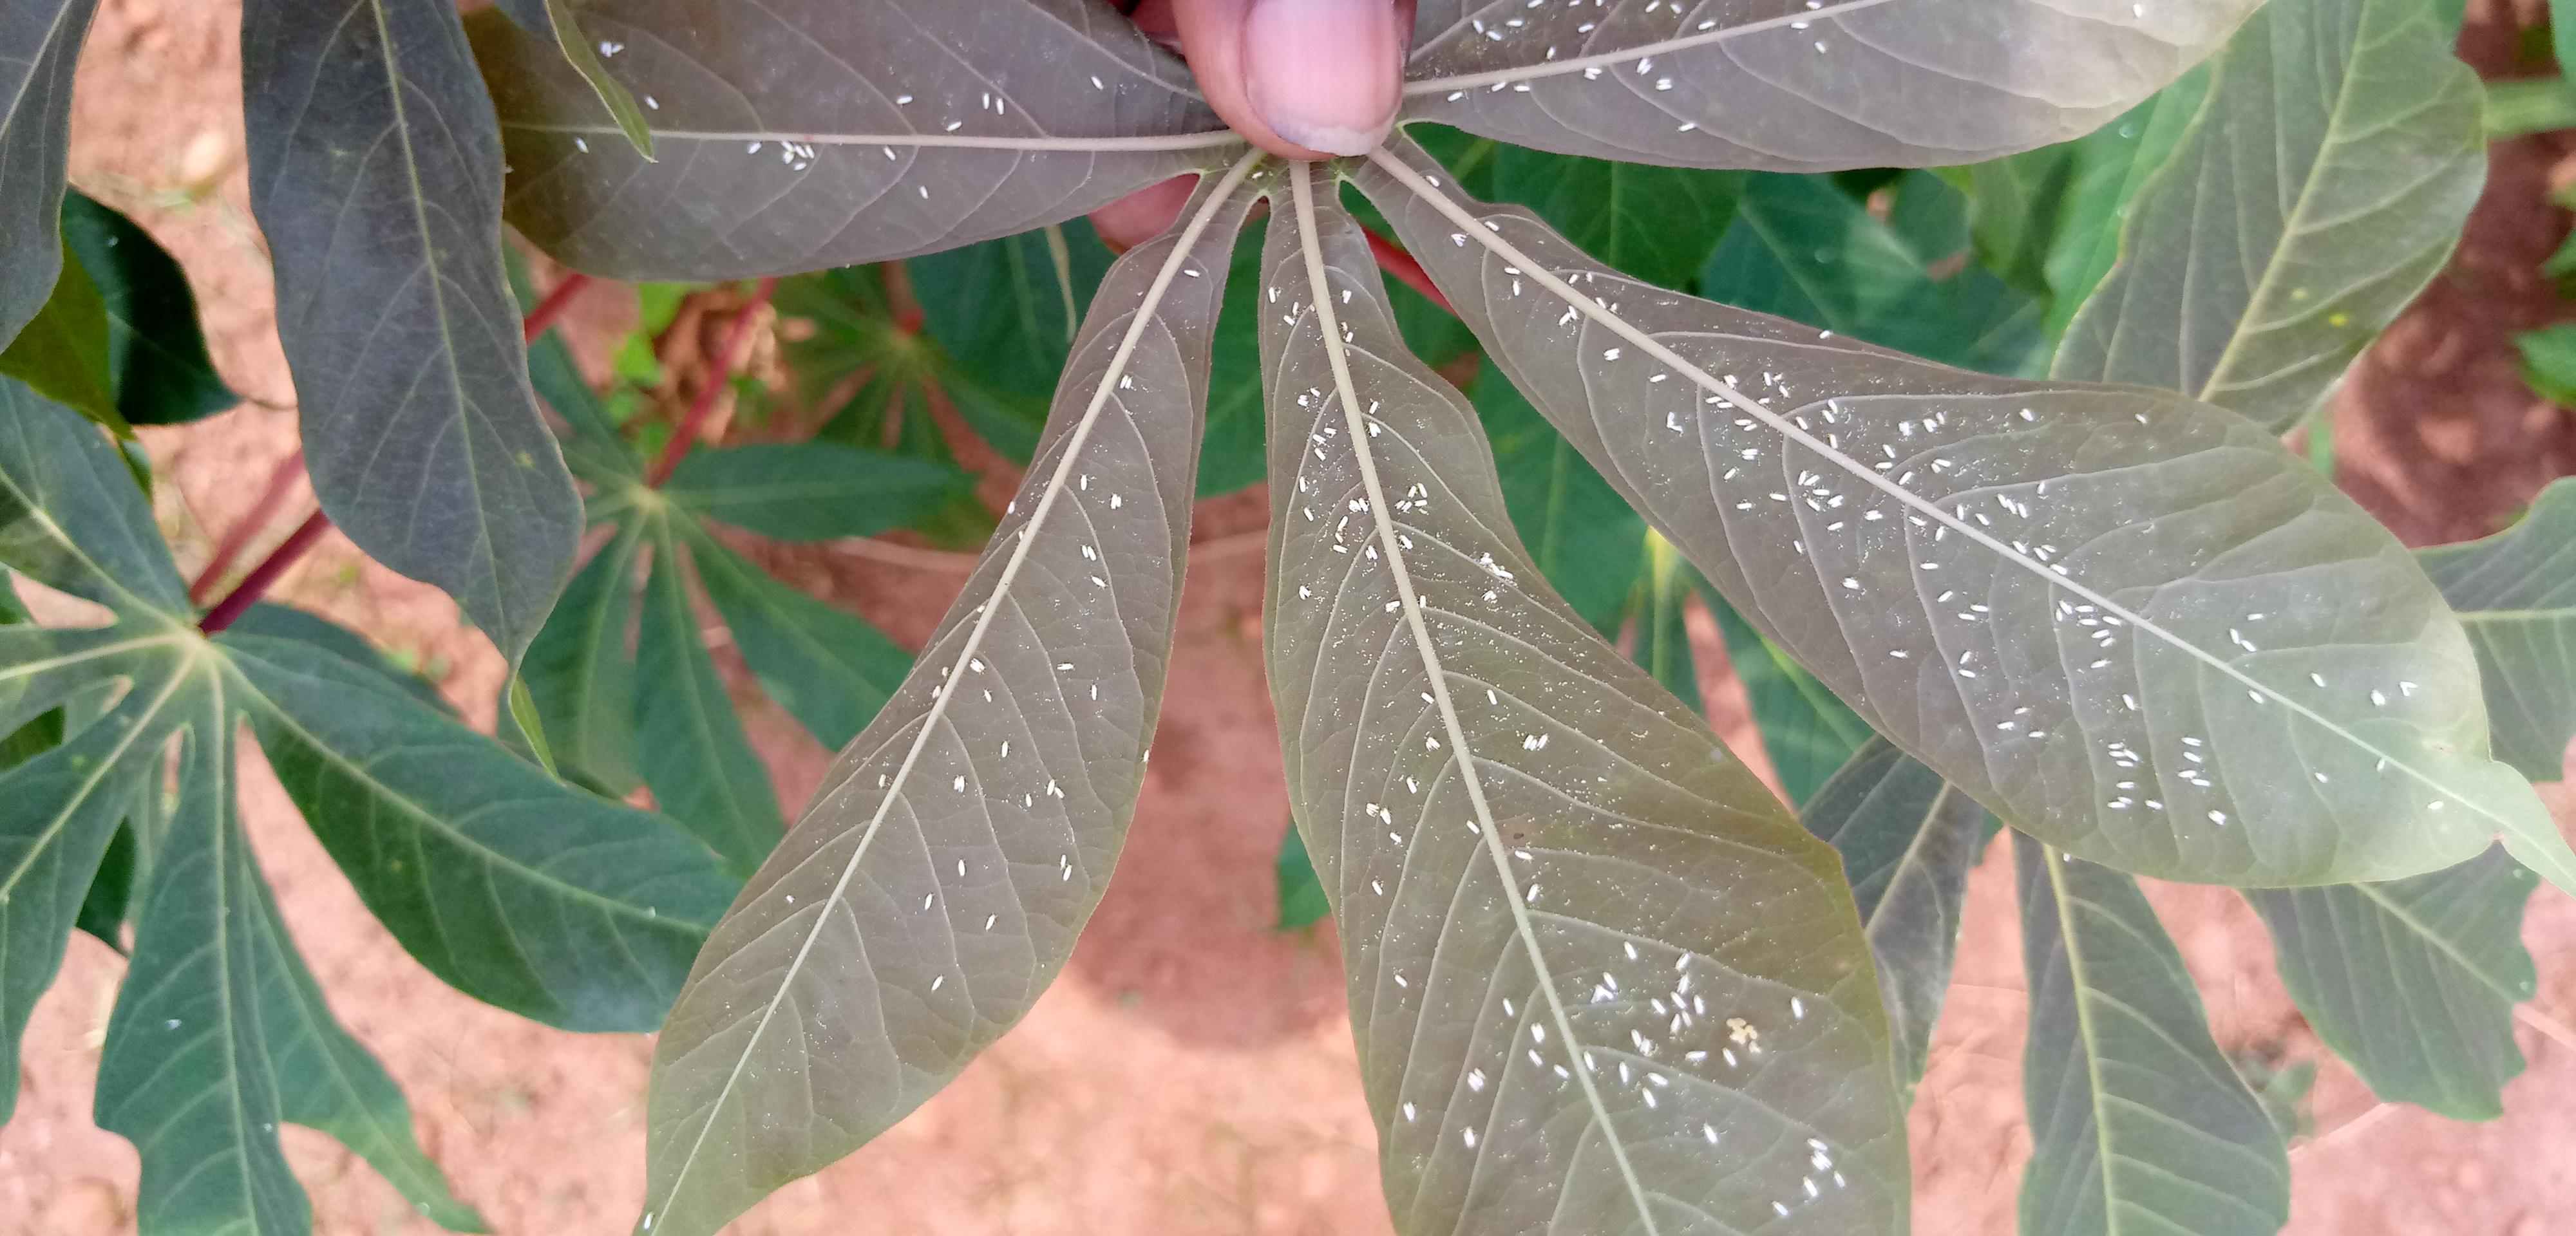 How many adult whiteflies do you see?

188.